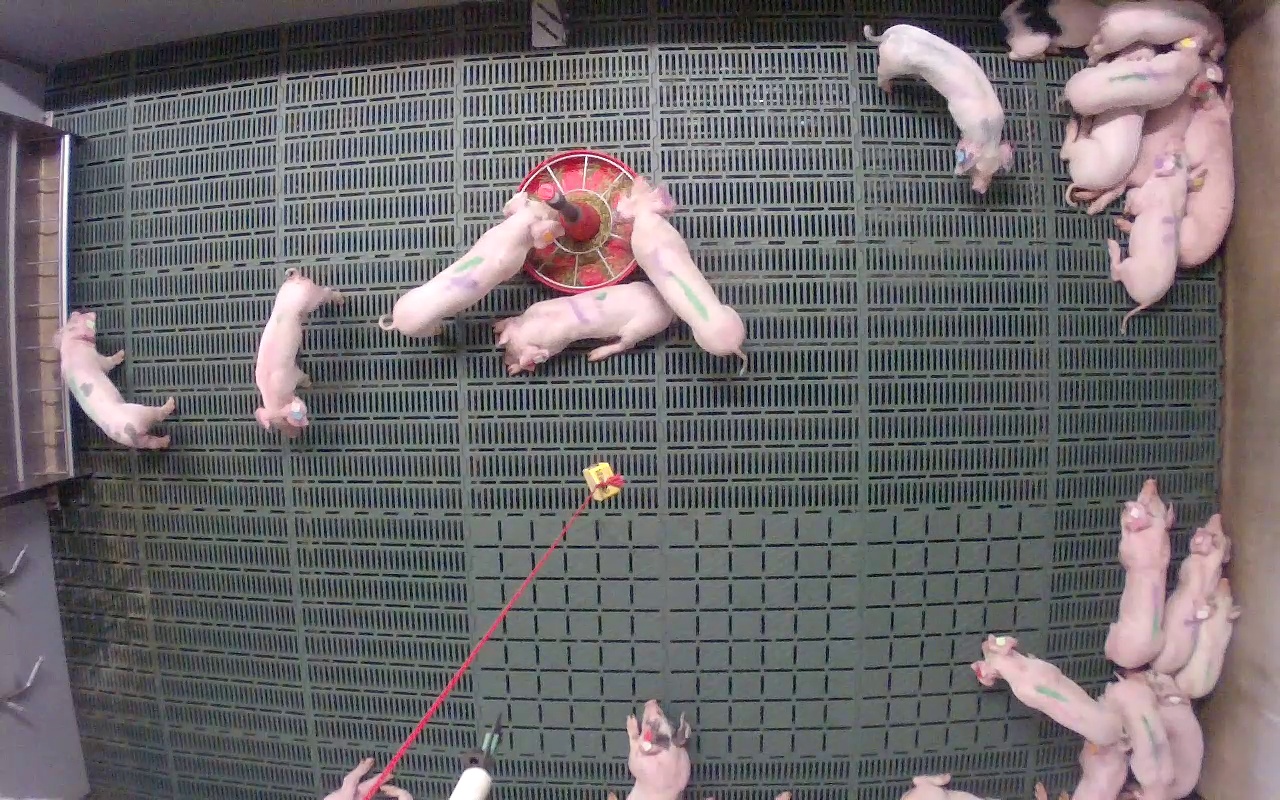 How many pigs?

23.